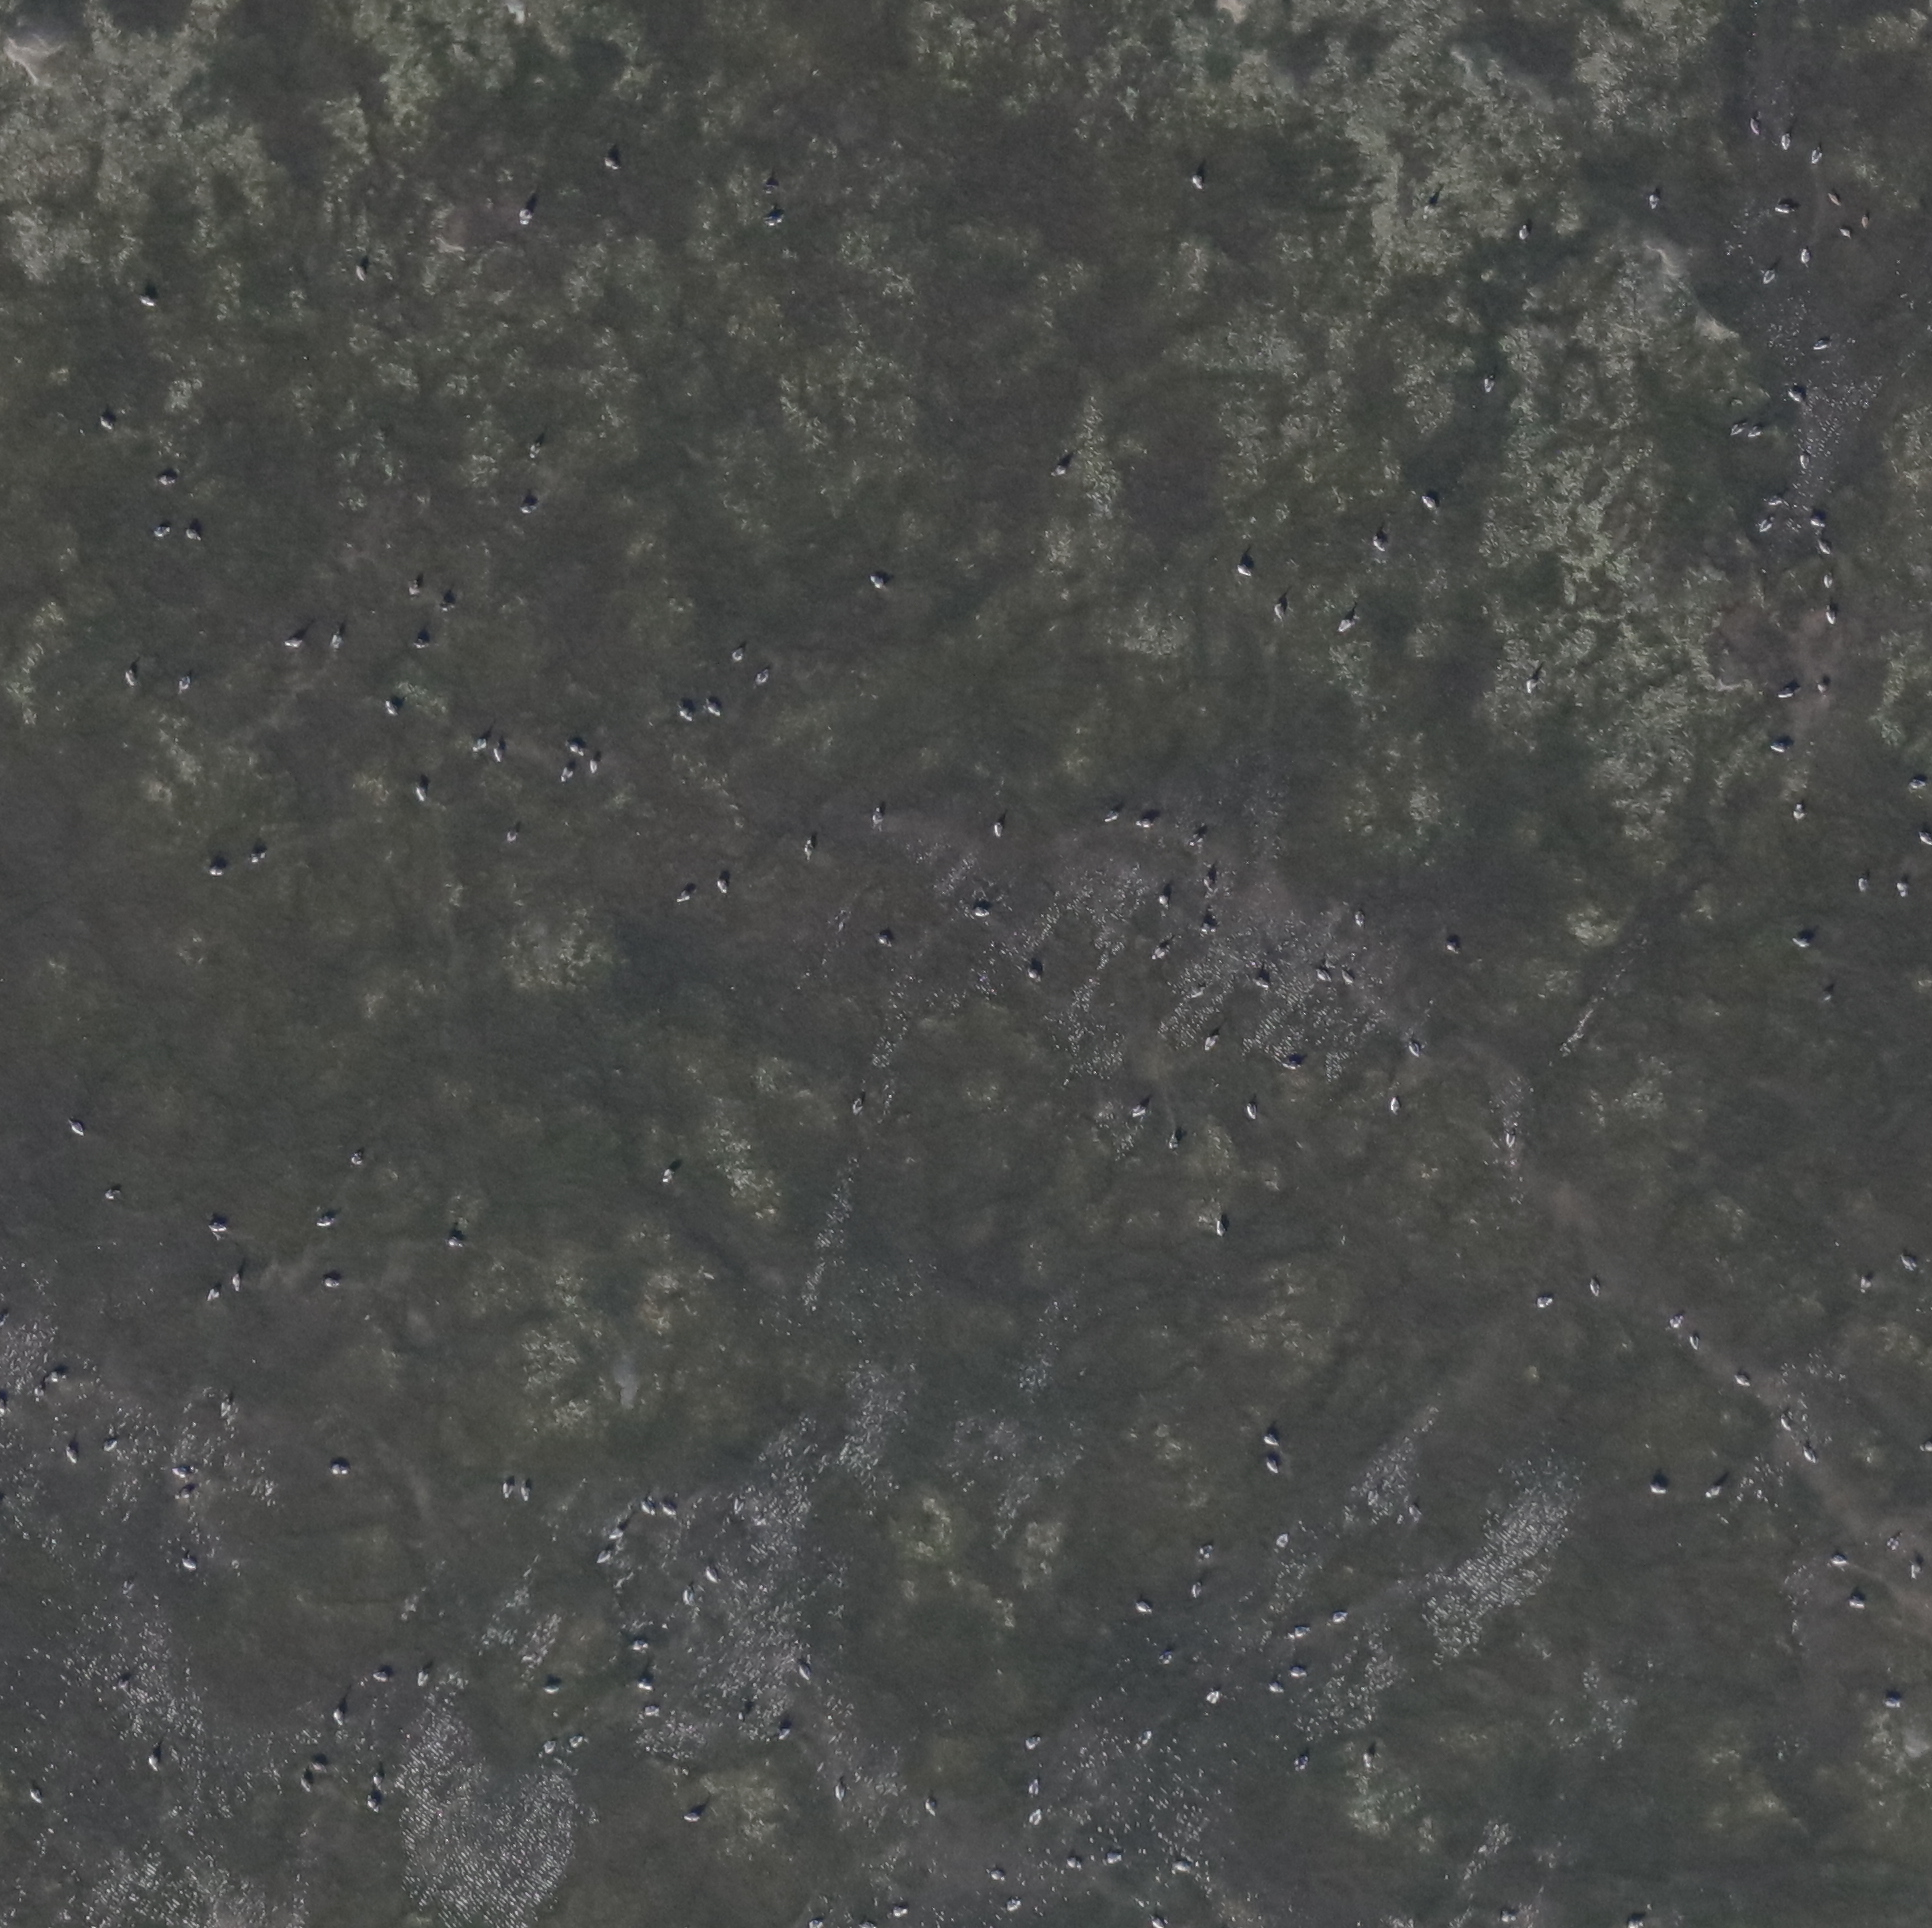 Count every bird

204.